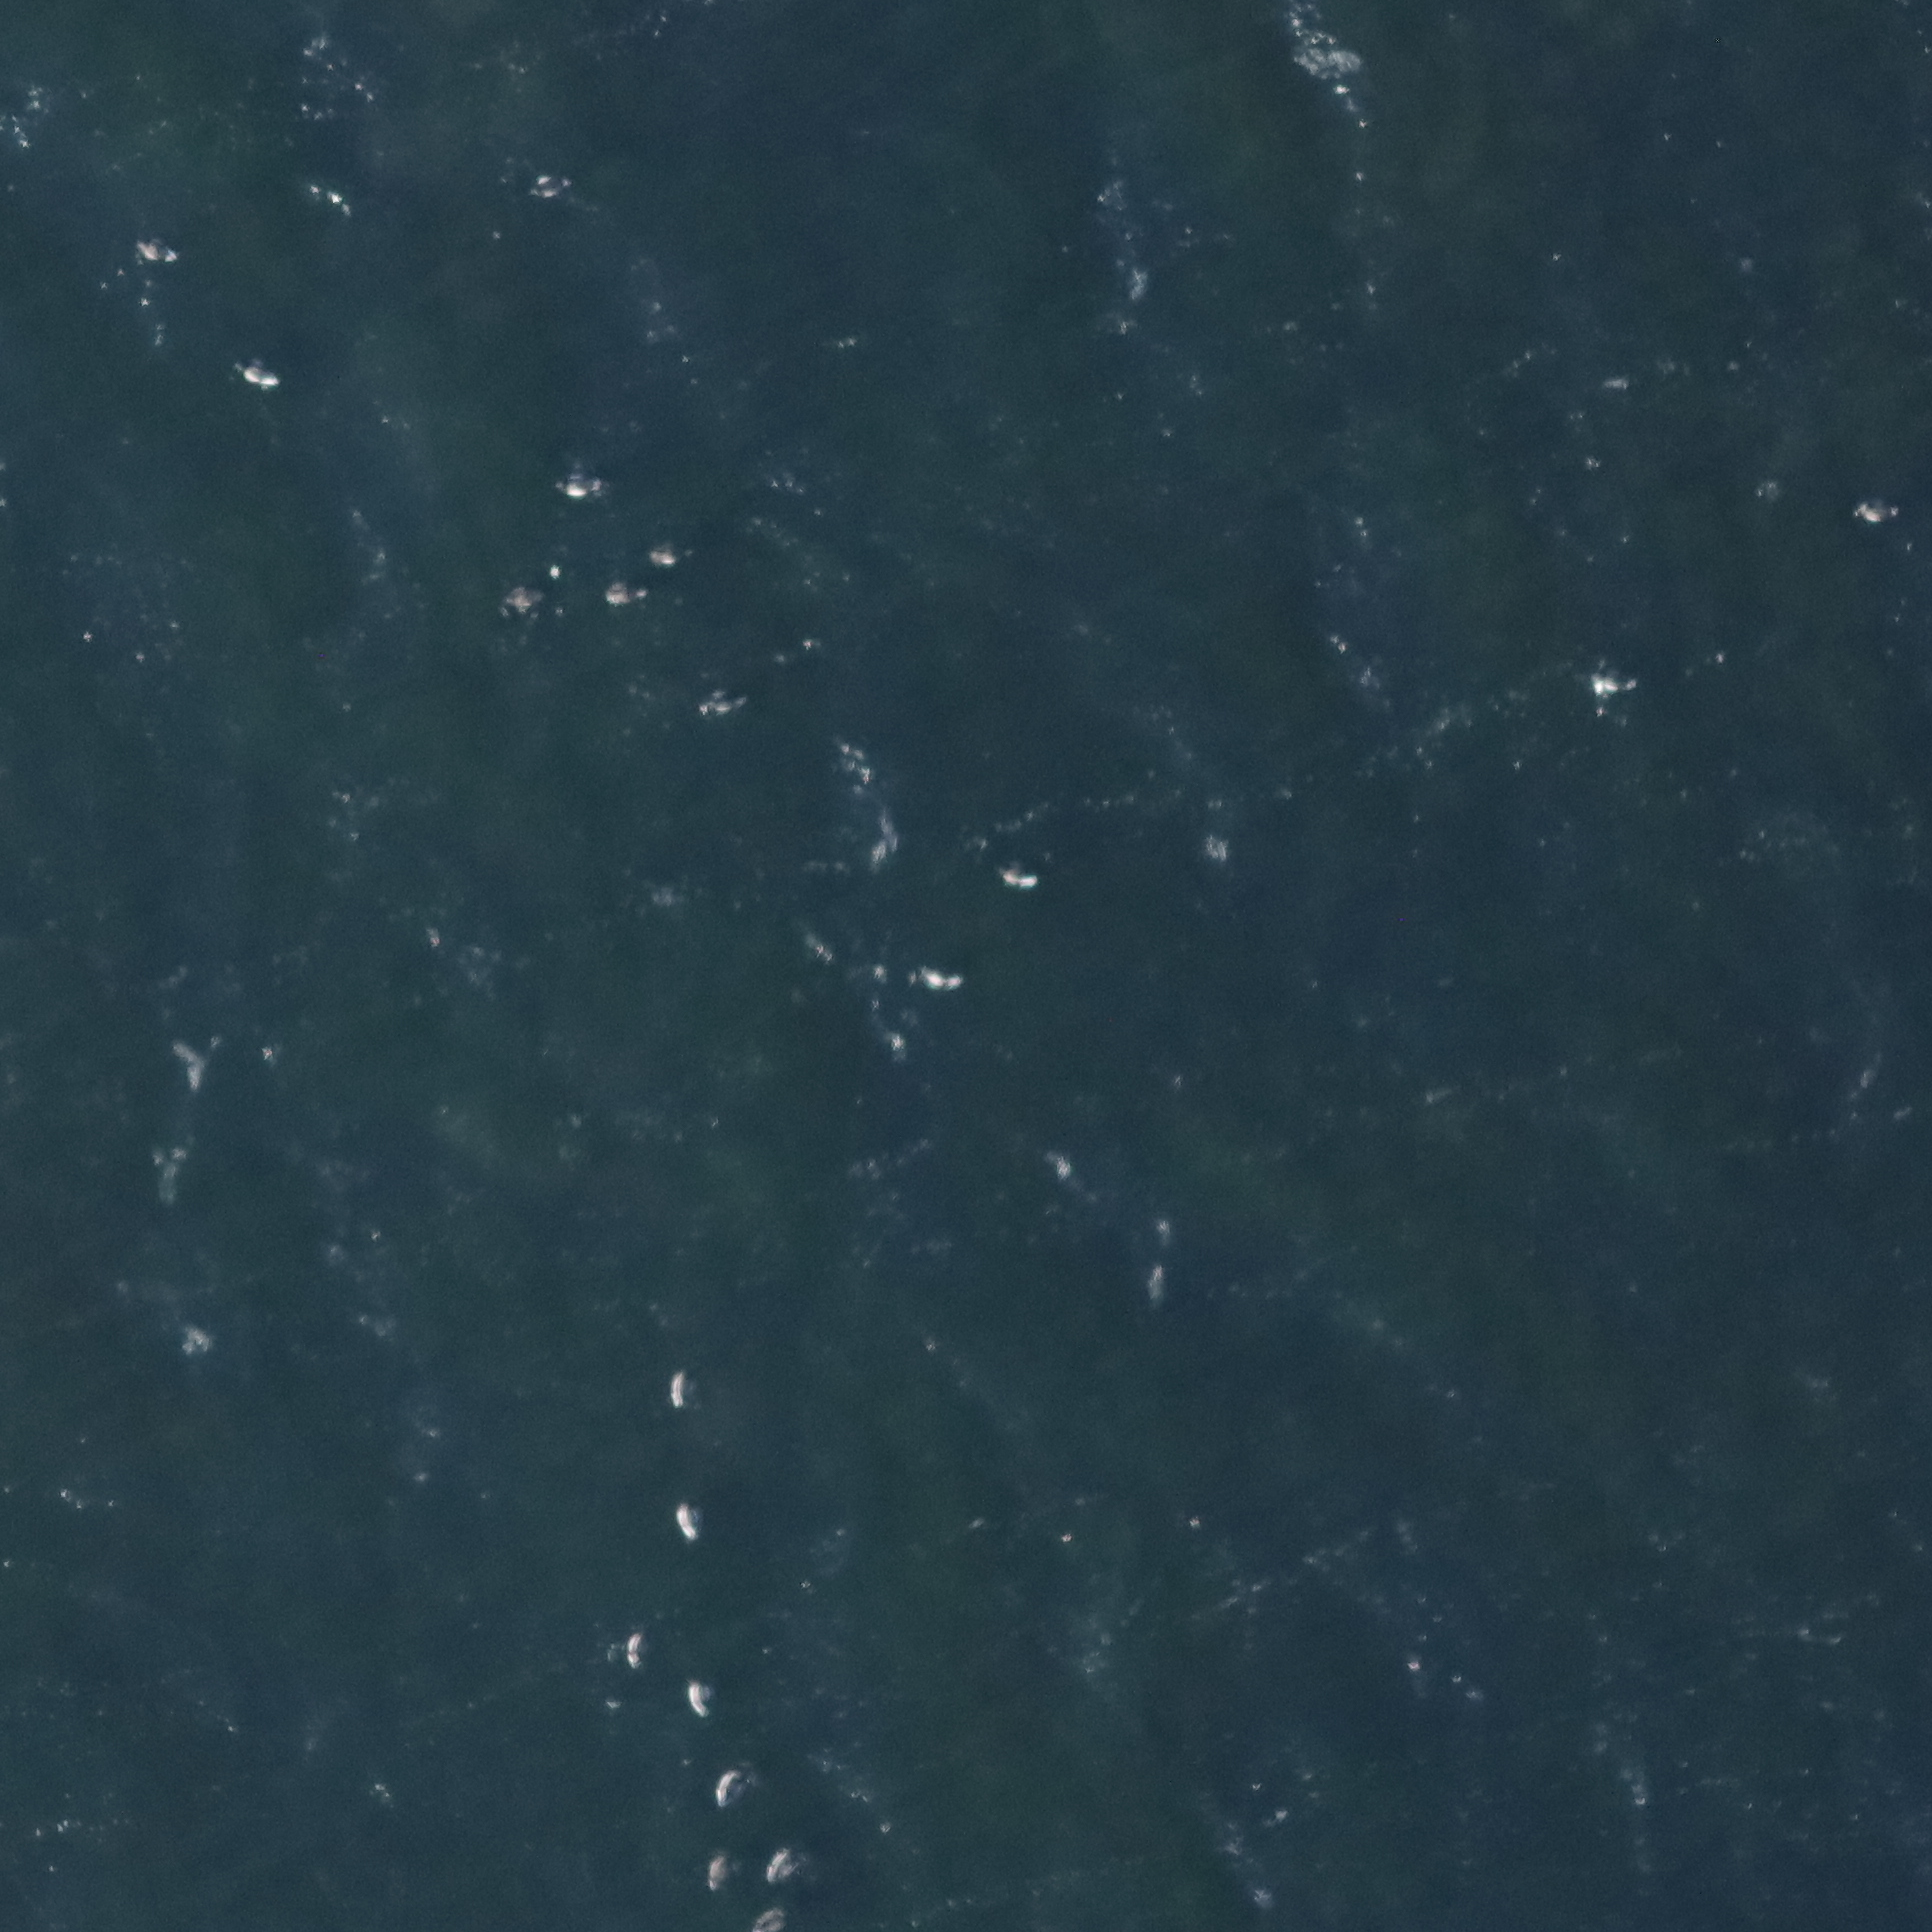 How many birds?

20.